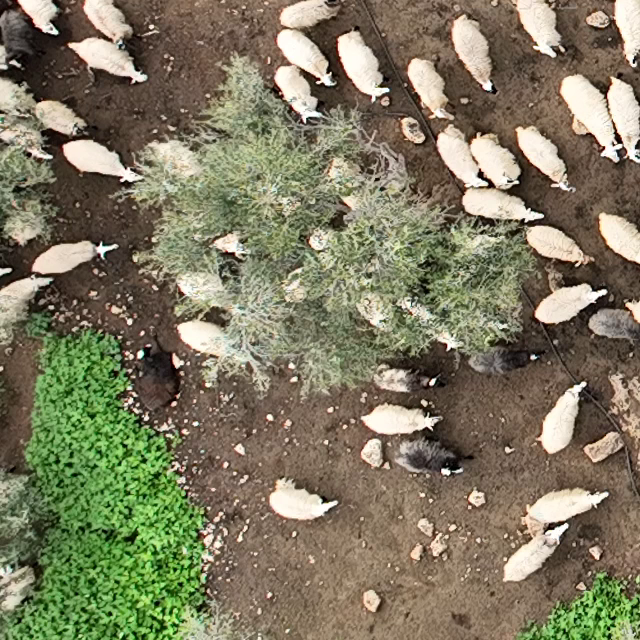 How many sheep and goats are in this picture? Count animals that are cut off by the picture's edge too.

48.